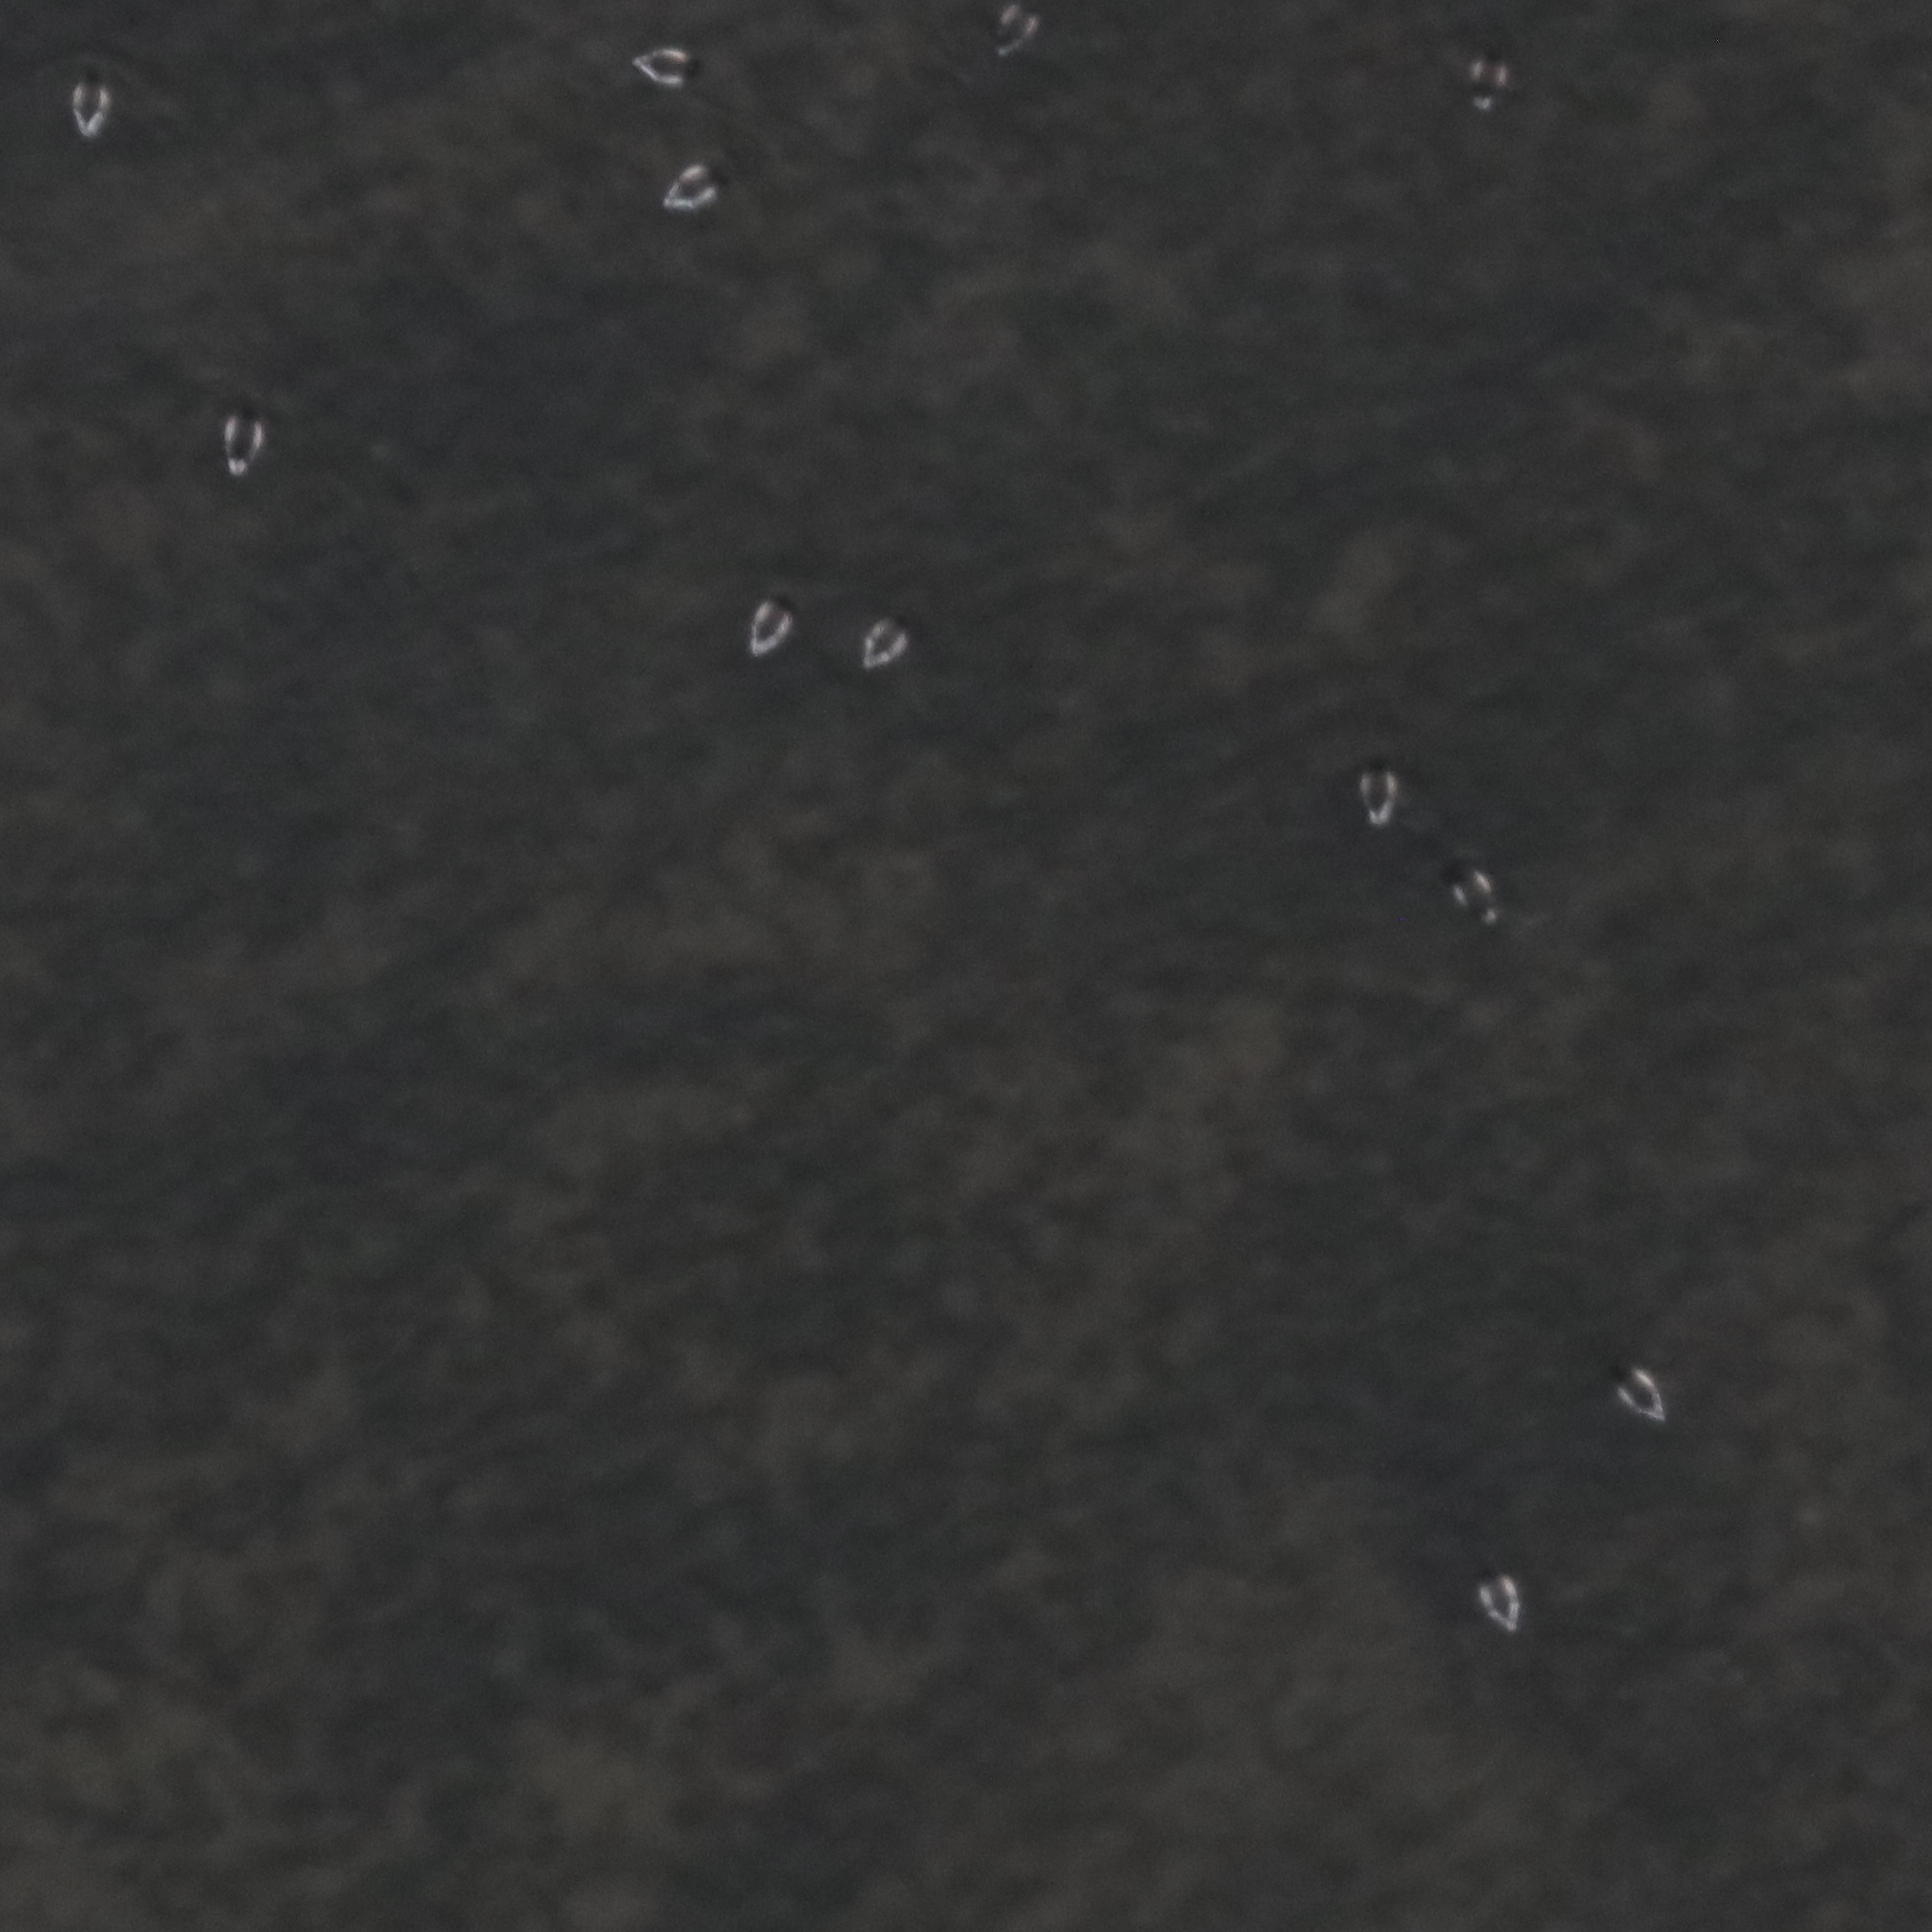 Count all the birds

12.